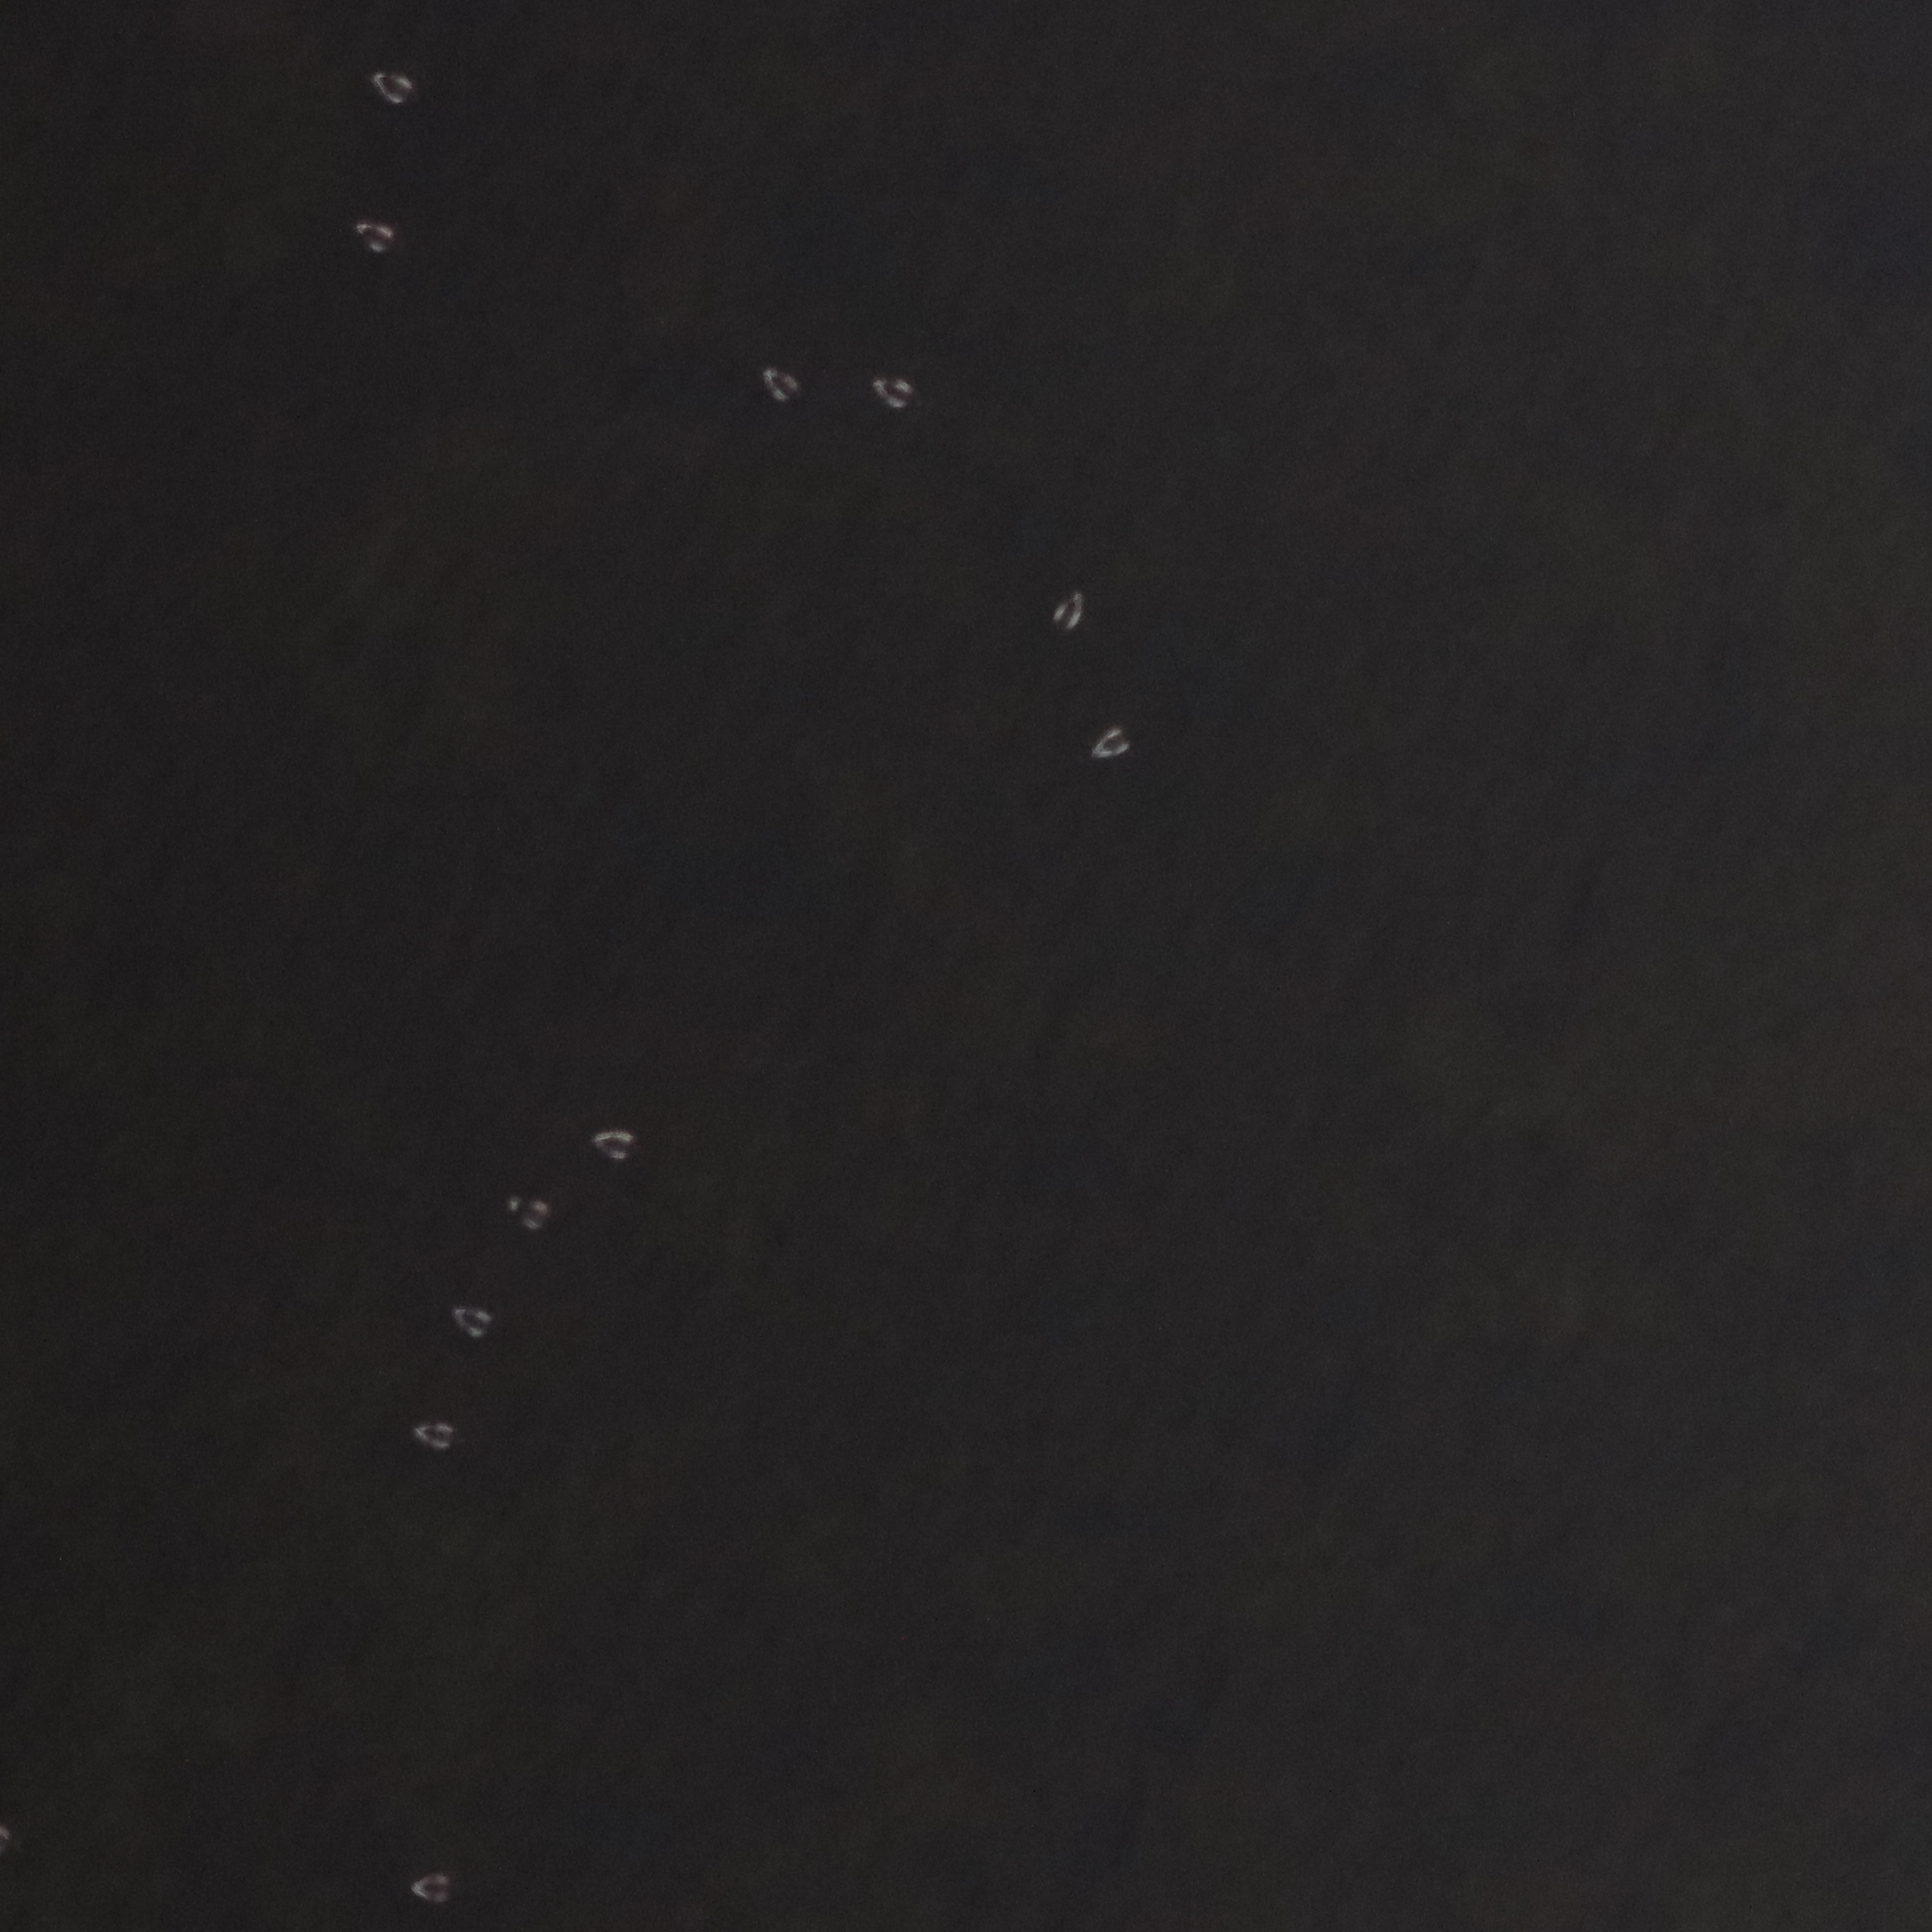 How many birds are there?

11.